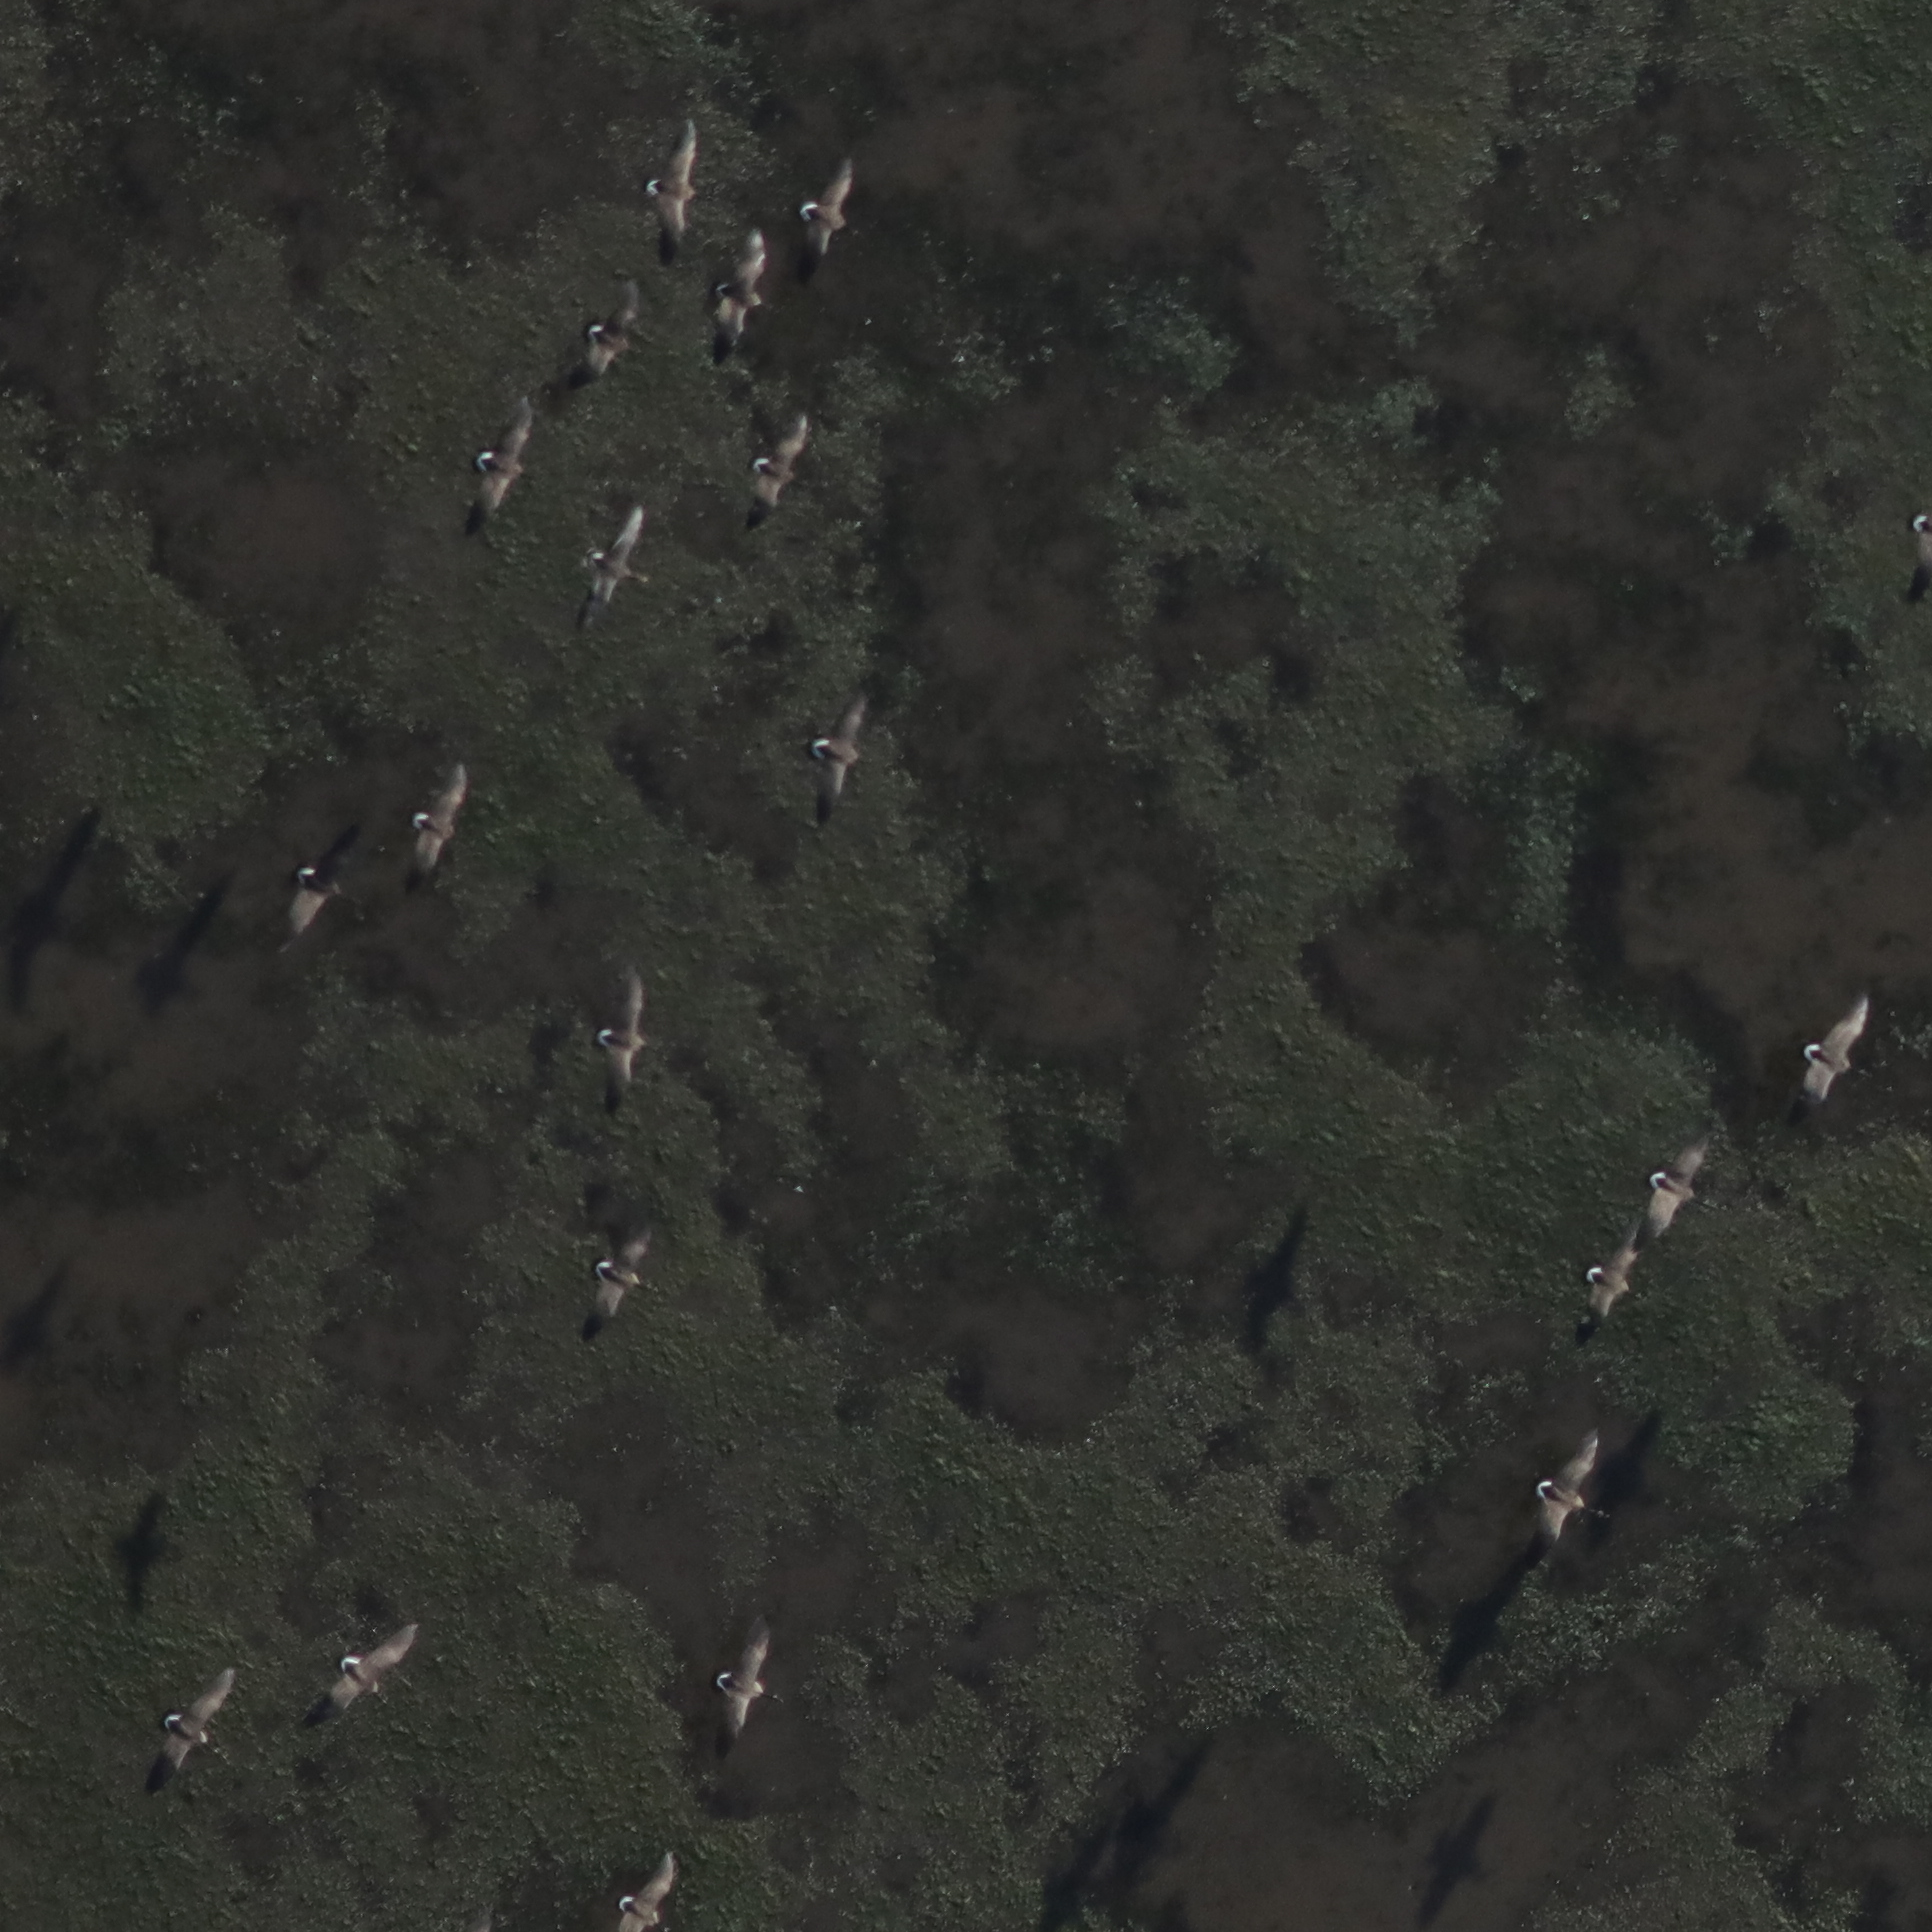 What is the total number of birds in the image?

20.